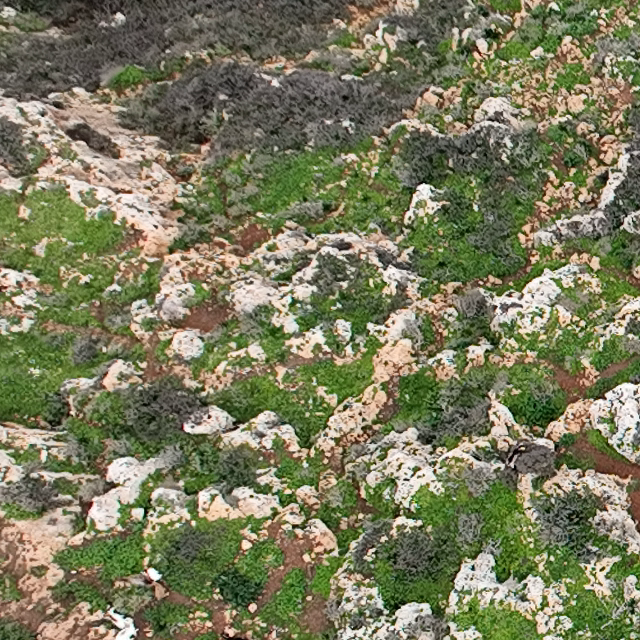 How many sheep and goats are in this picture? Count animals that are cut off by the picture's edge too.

5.